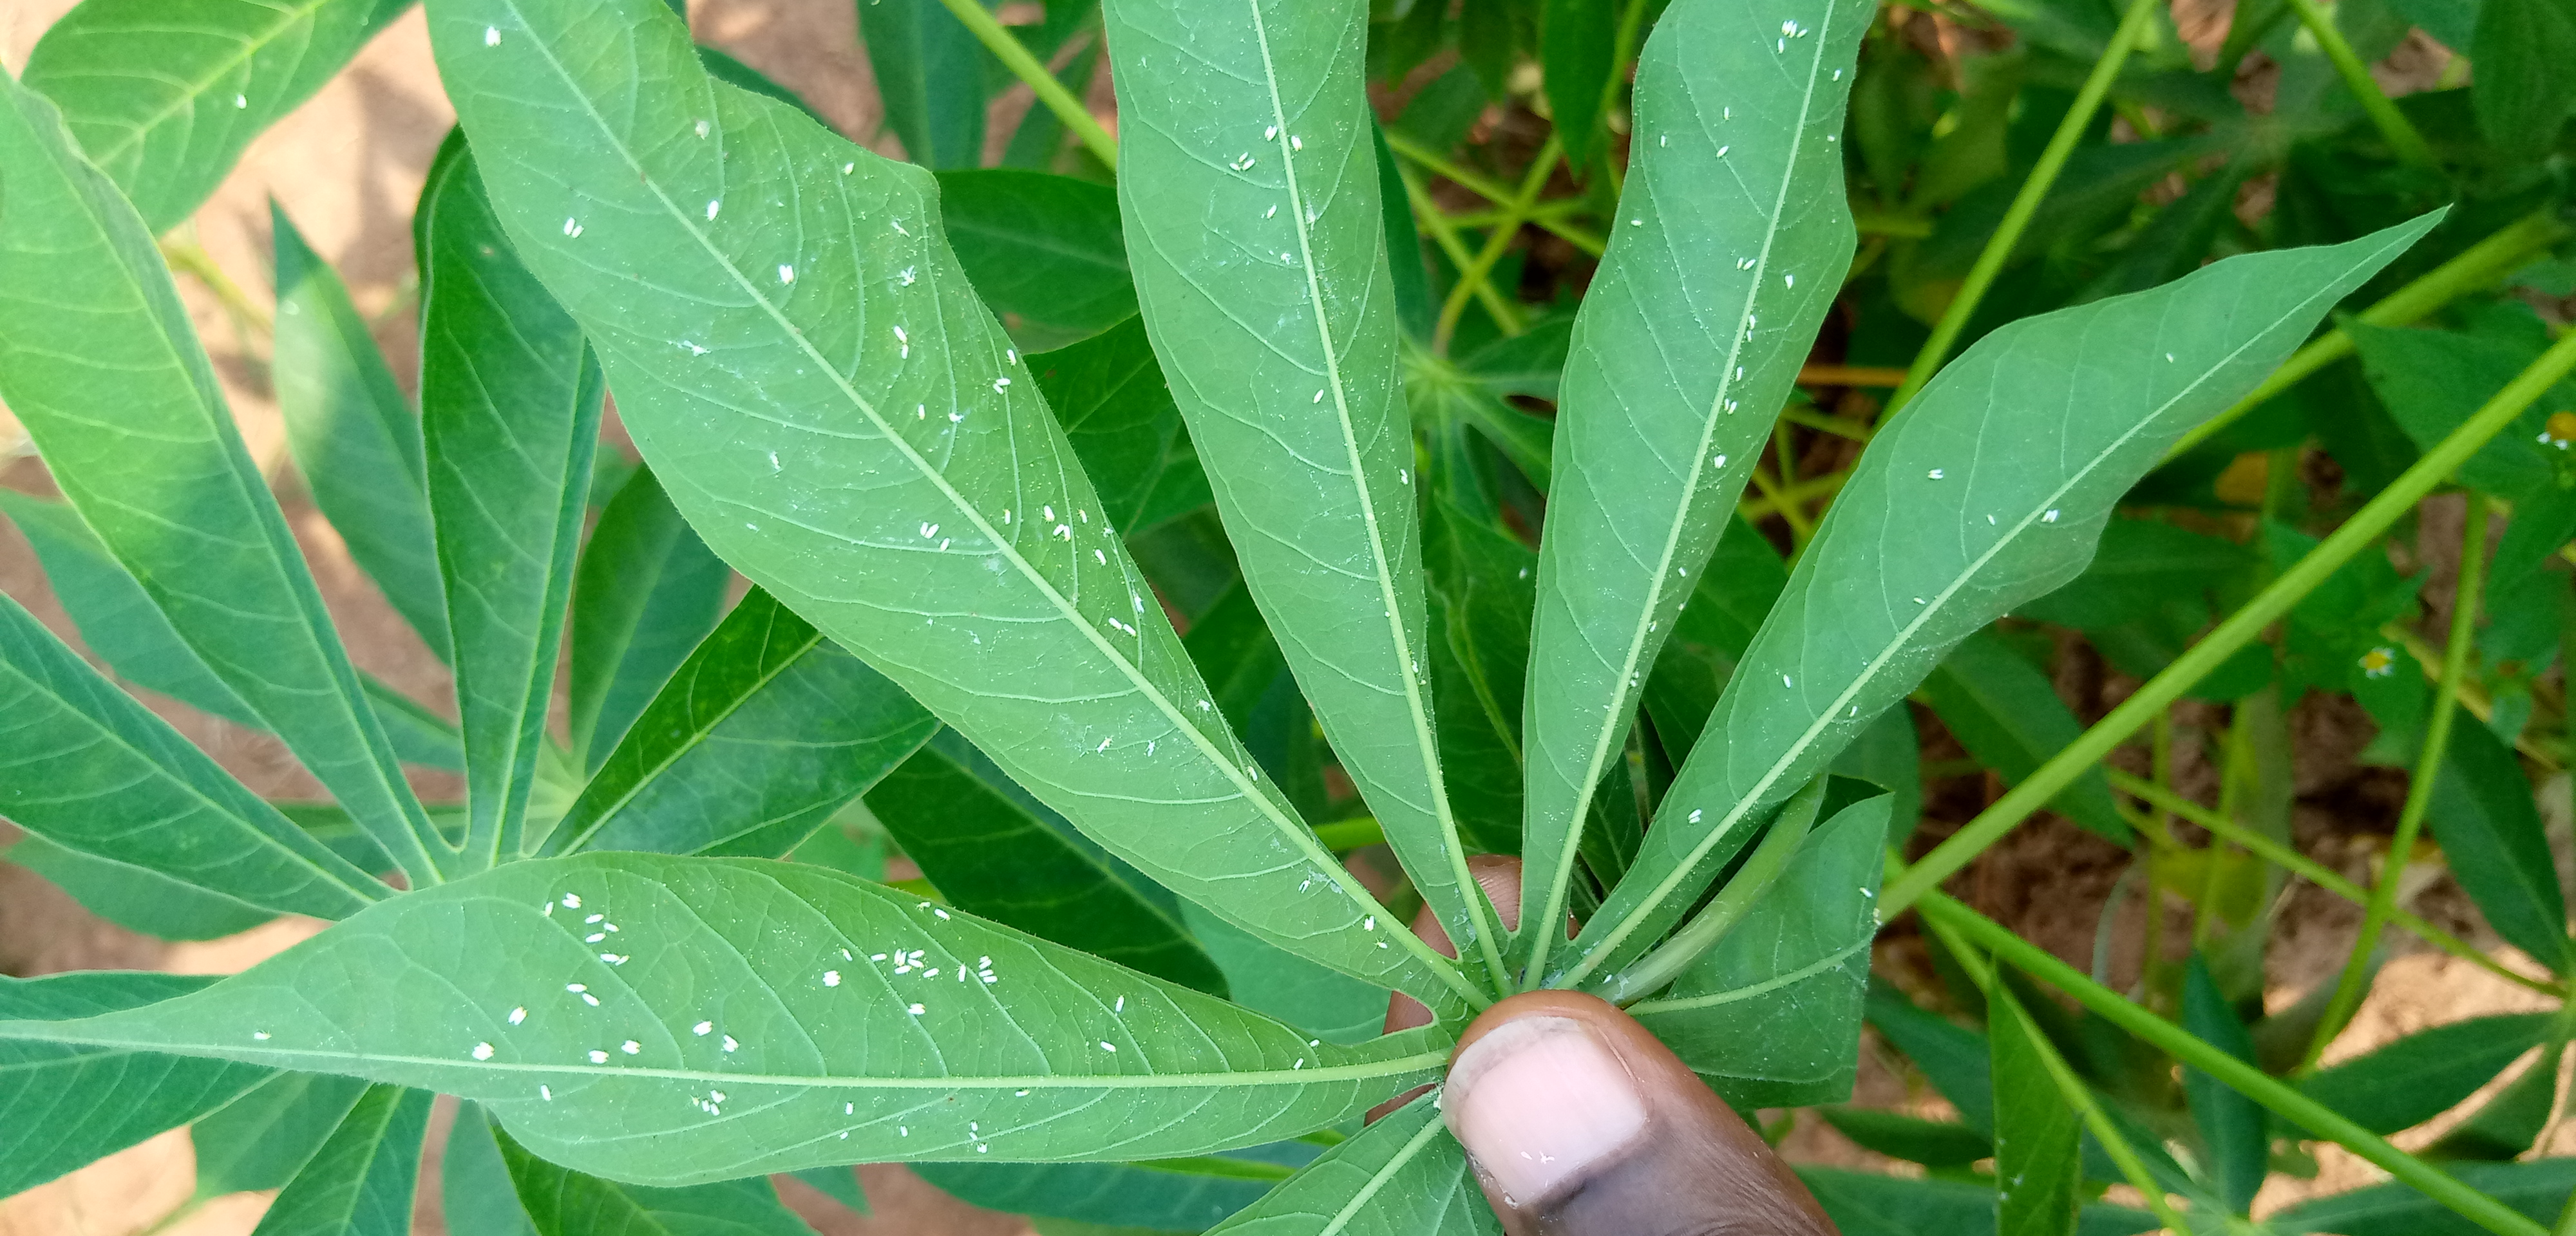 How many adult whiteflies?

154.